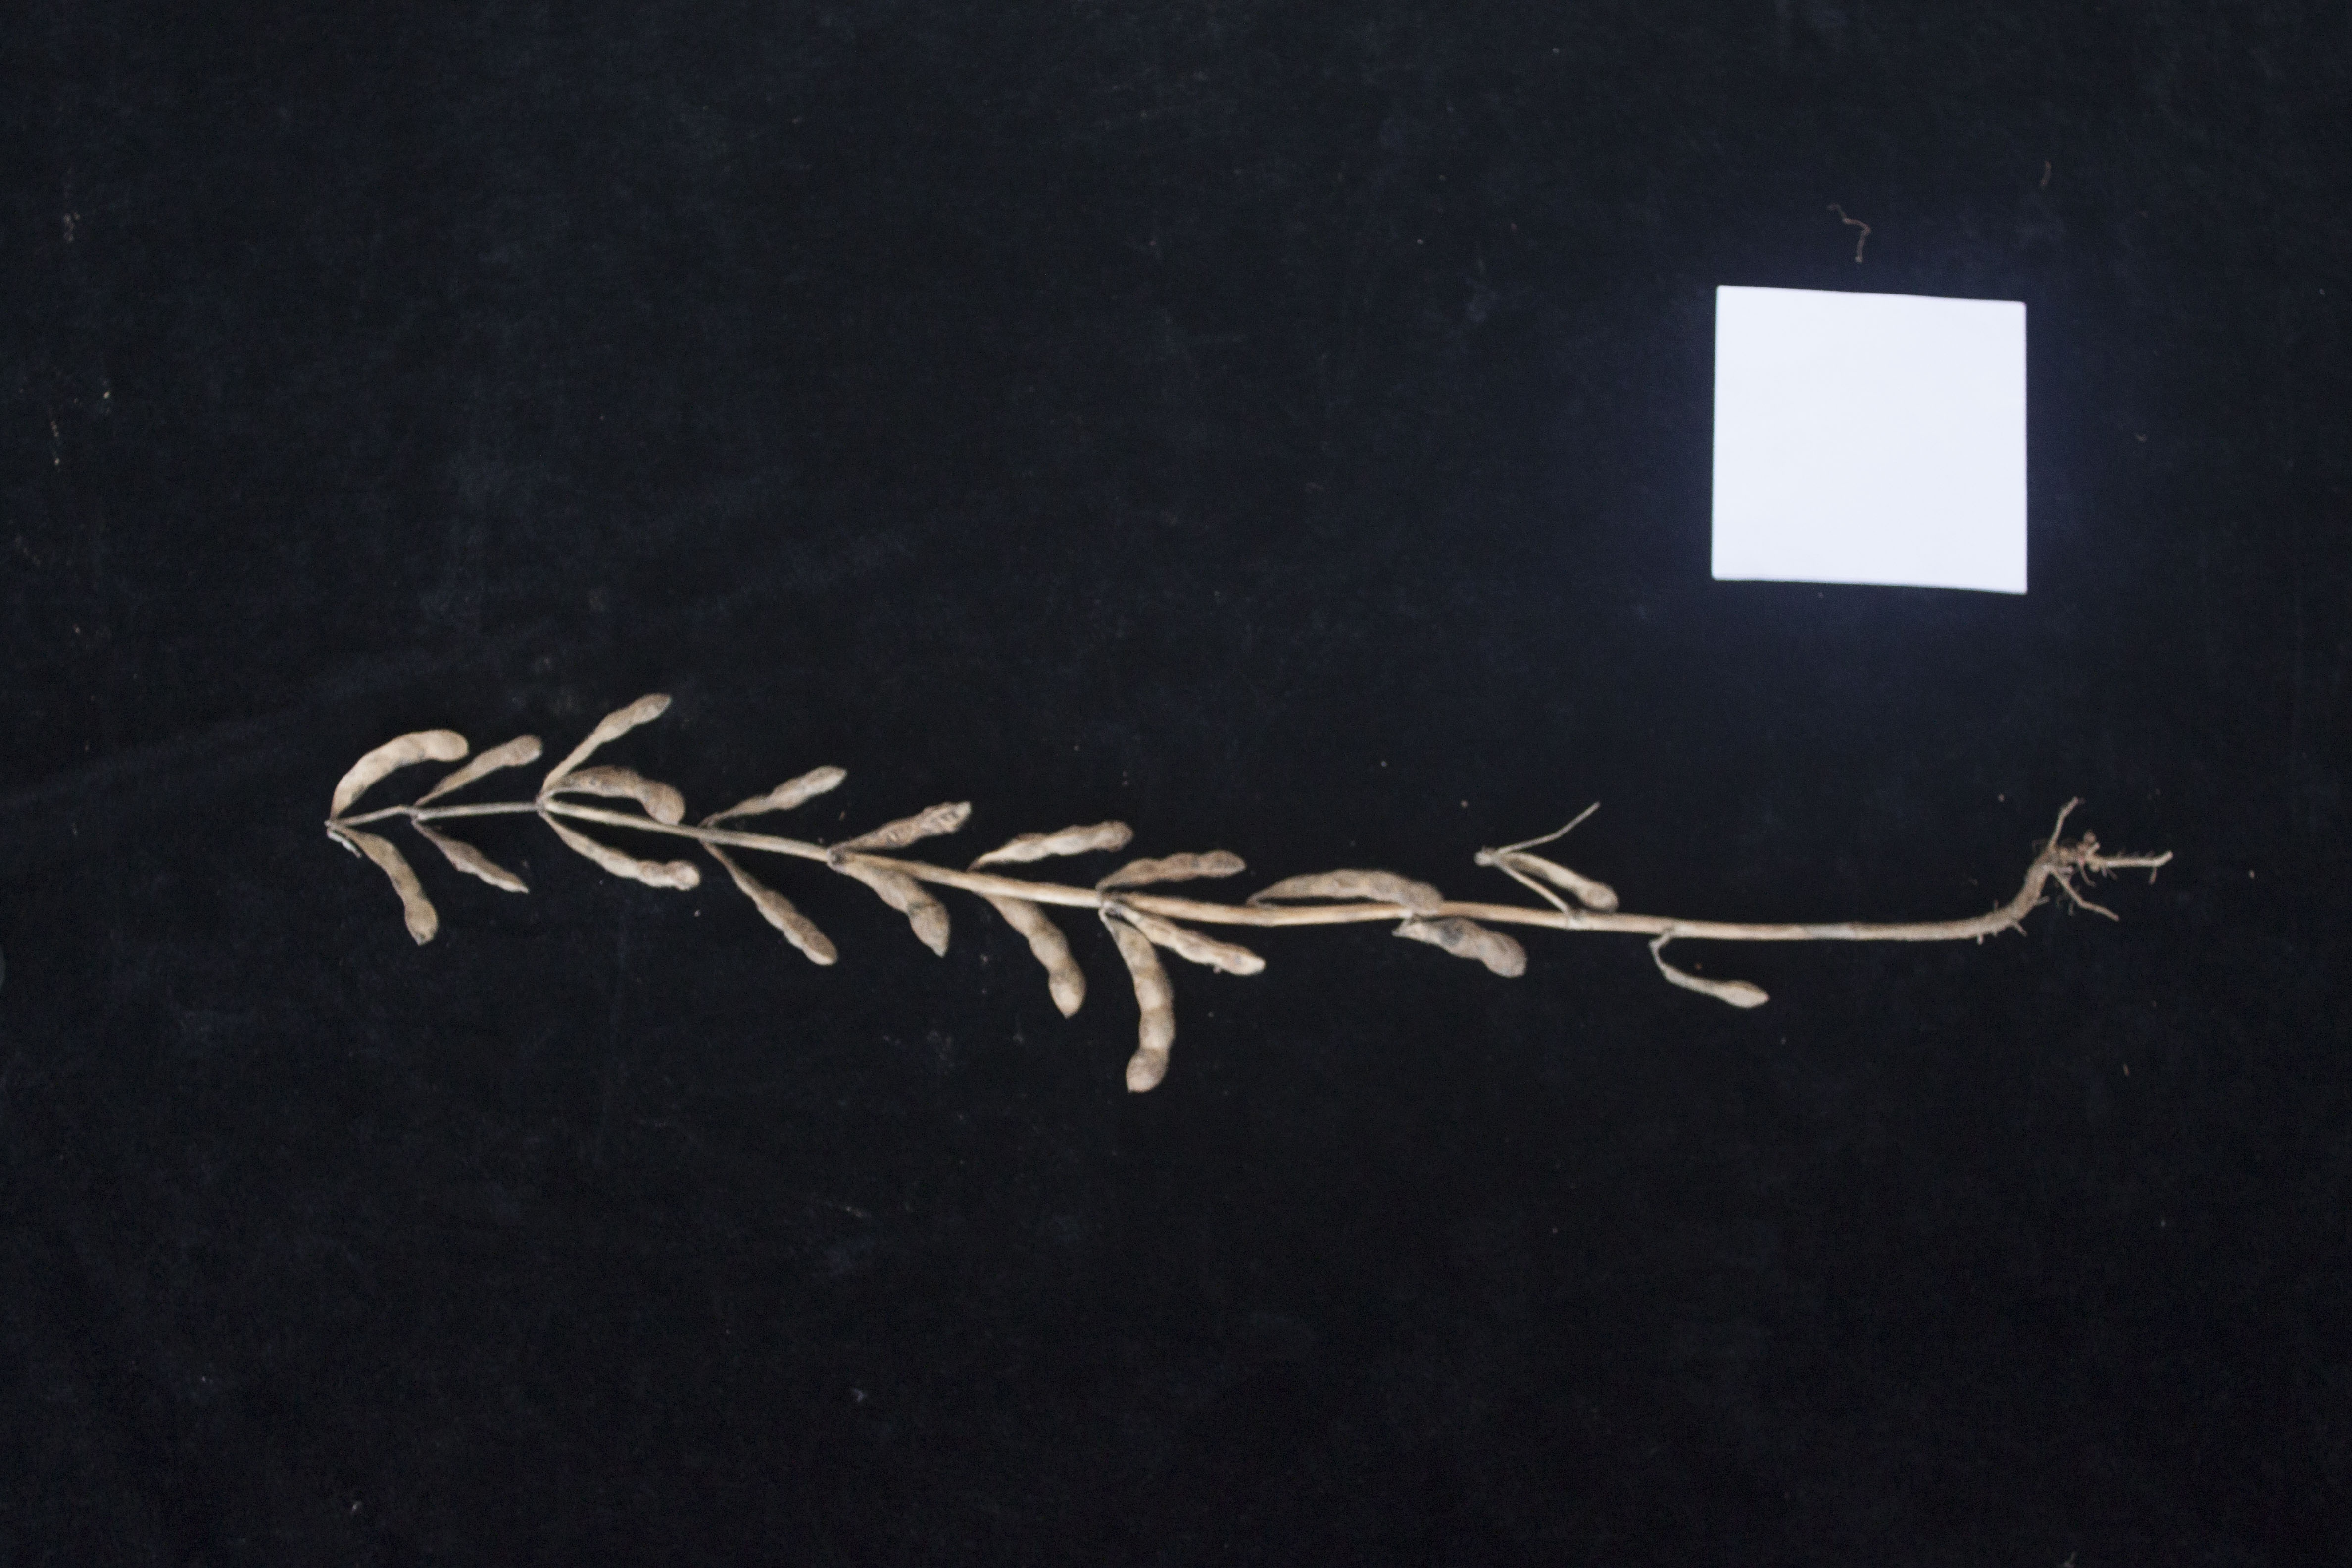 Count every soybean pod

20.